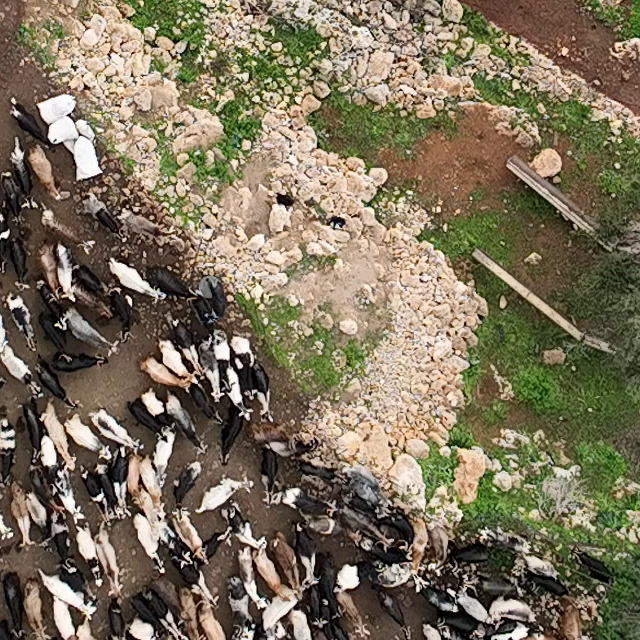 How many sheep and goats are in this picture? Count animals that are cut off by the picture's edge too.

128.